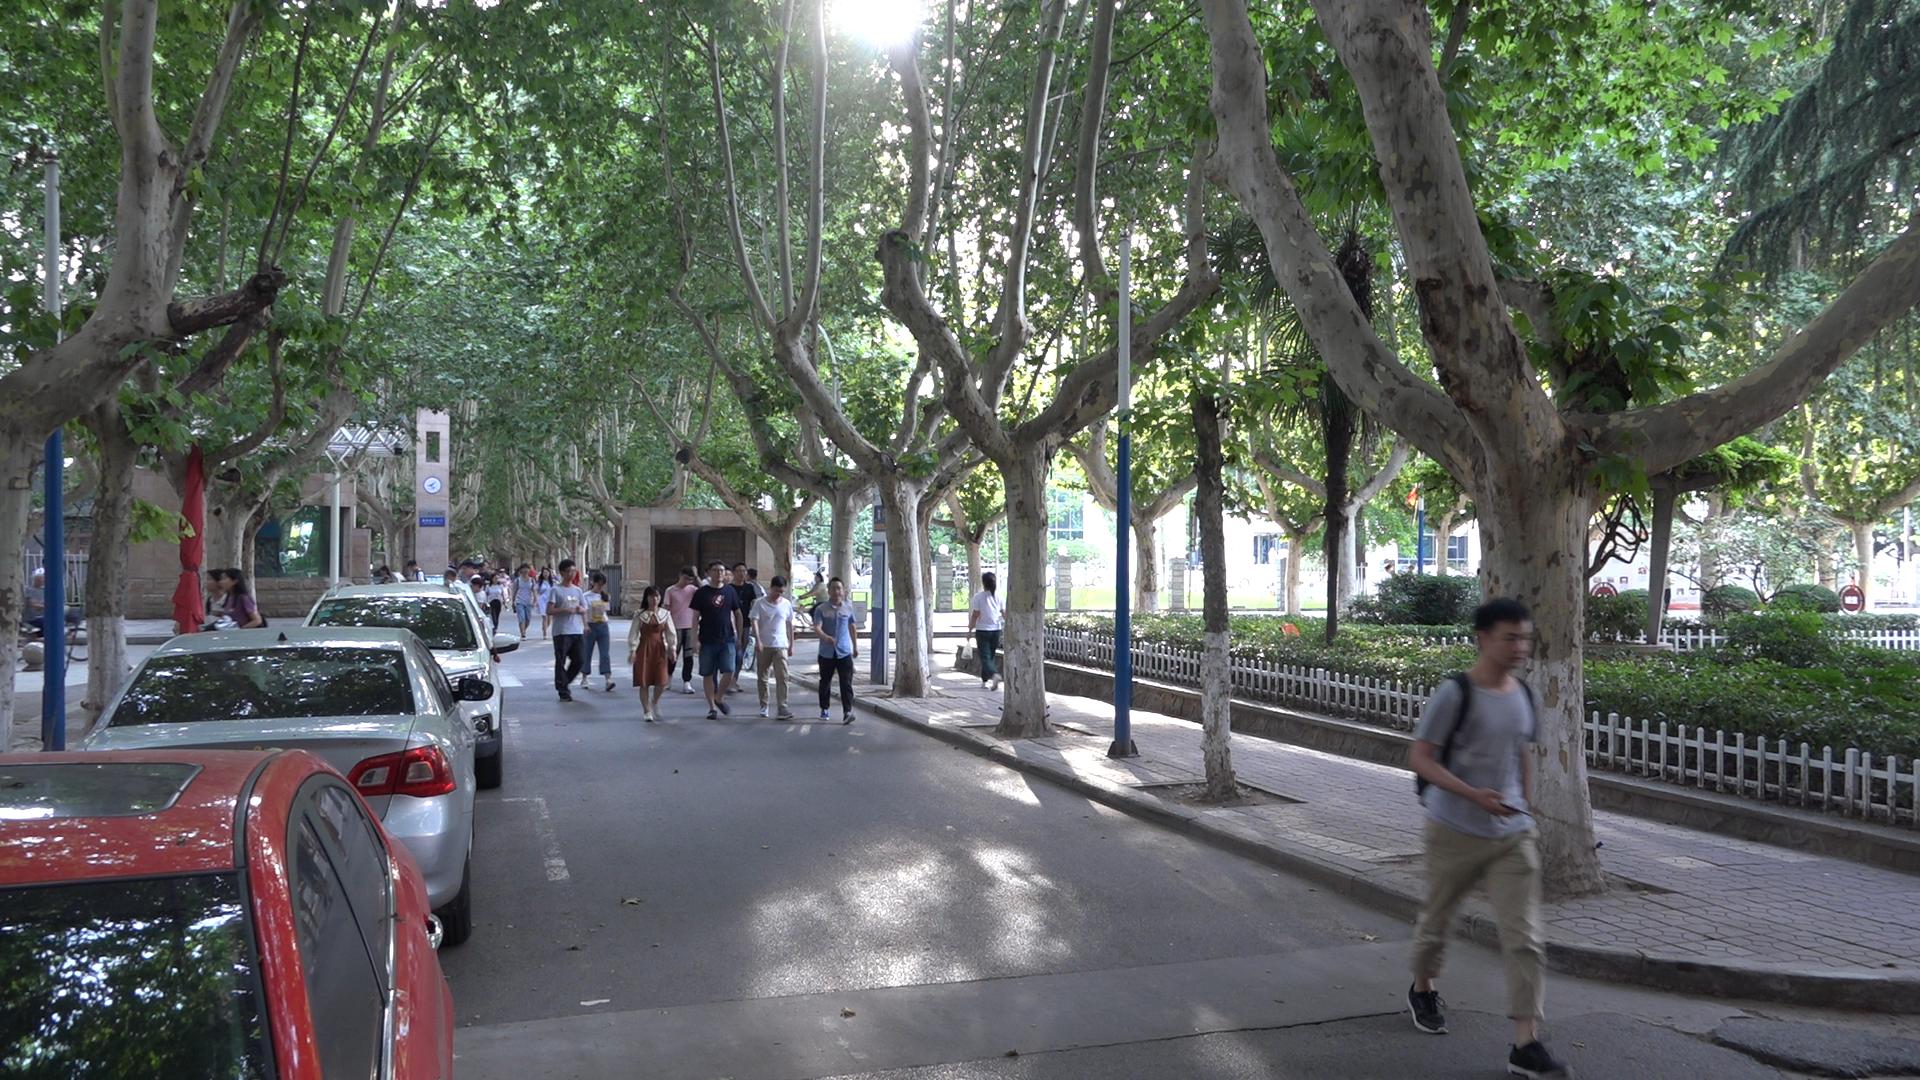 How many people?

29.